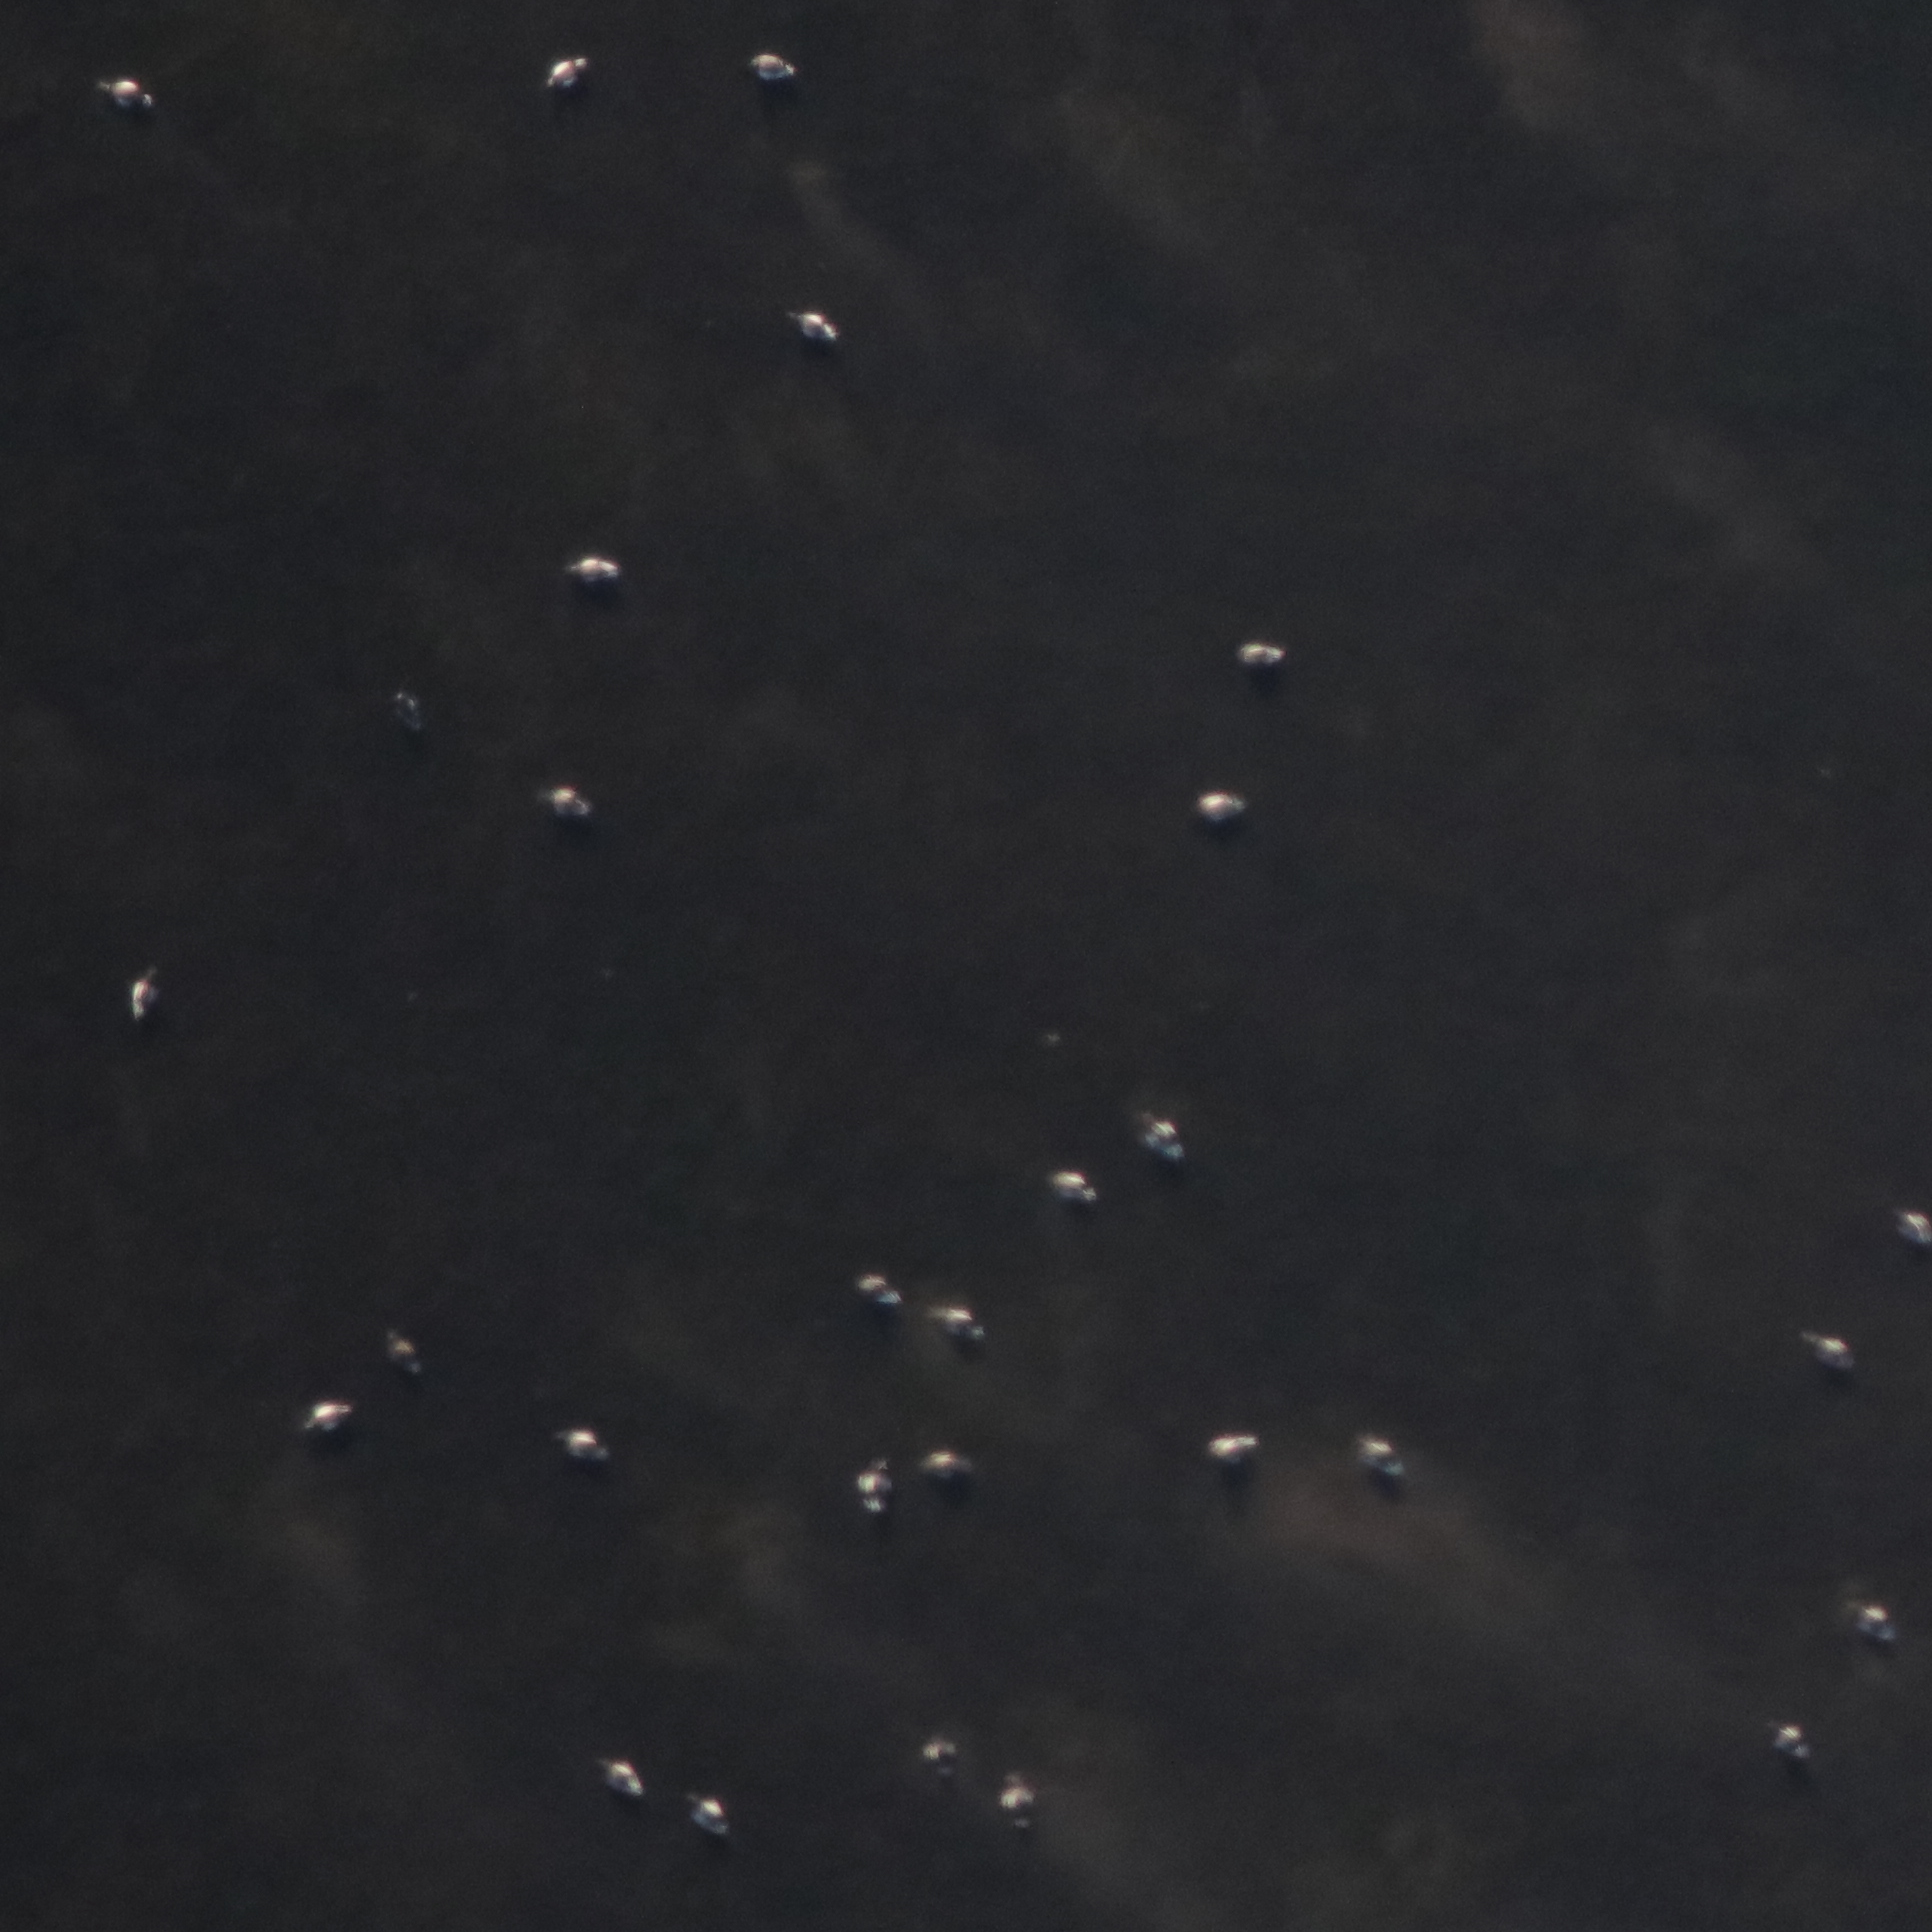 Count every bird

29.